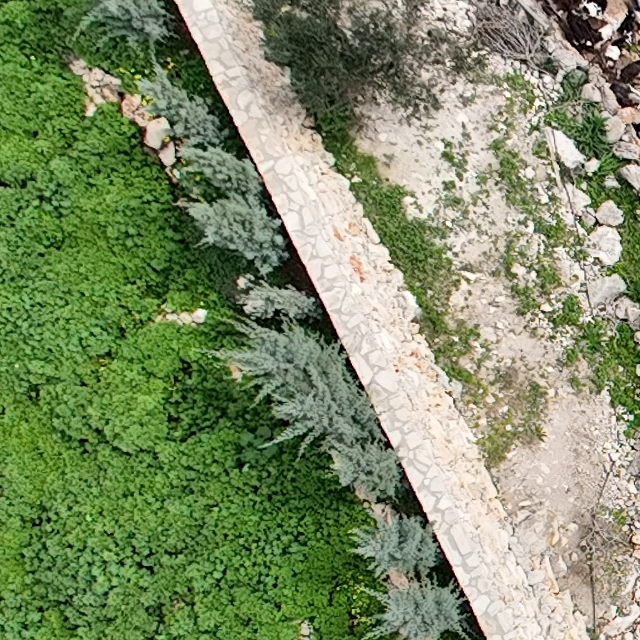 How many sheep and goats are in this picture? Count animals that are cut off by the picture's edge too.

10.